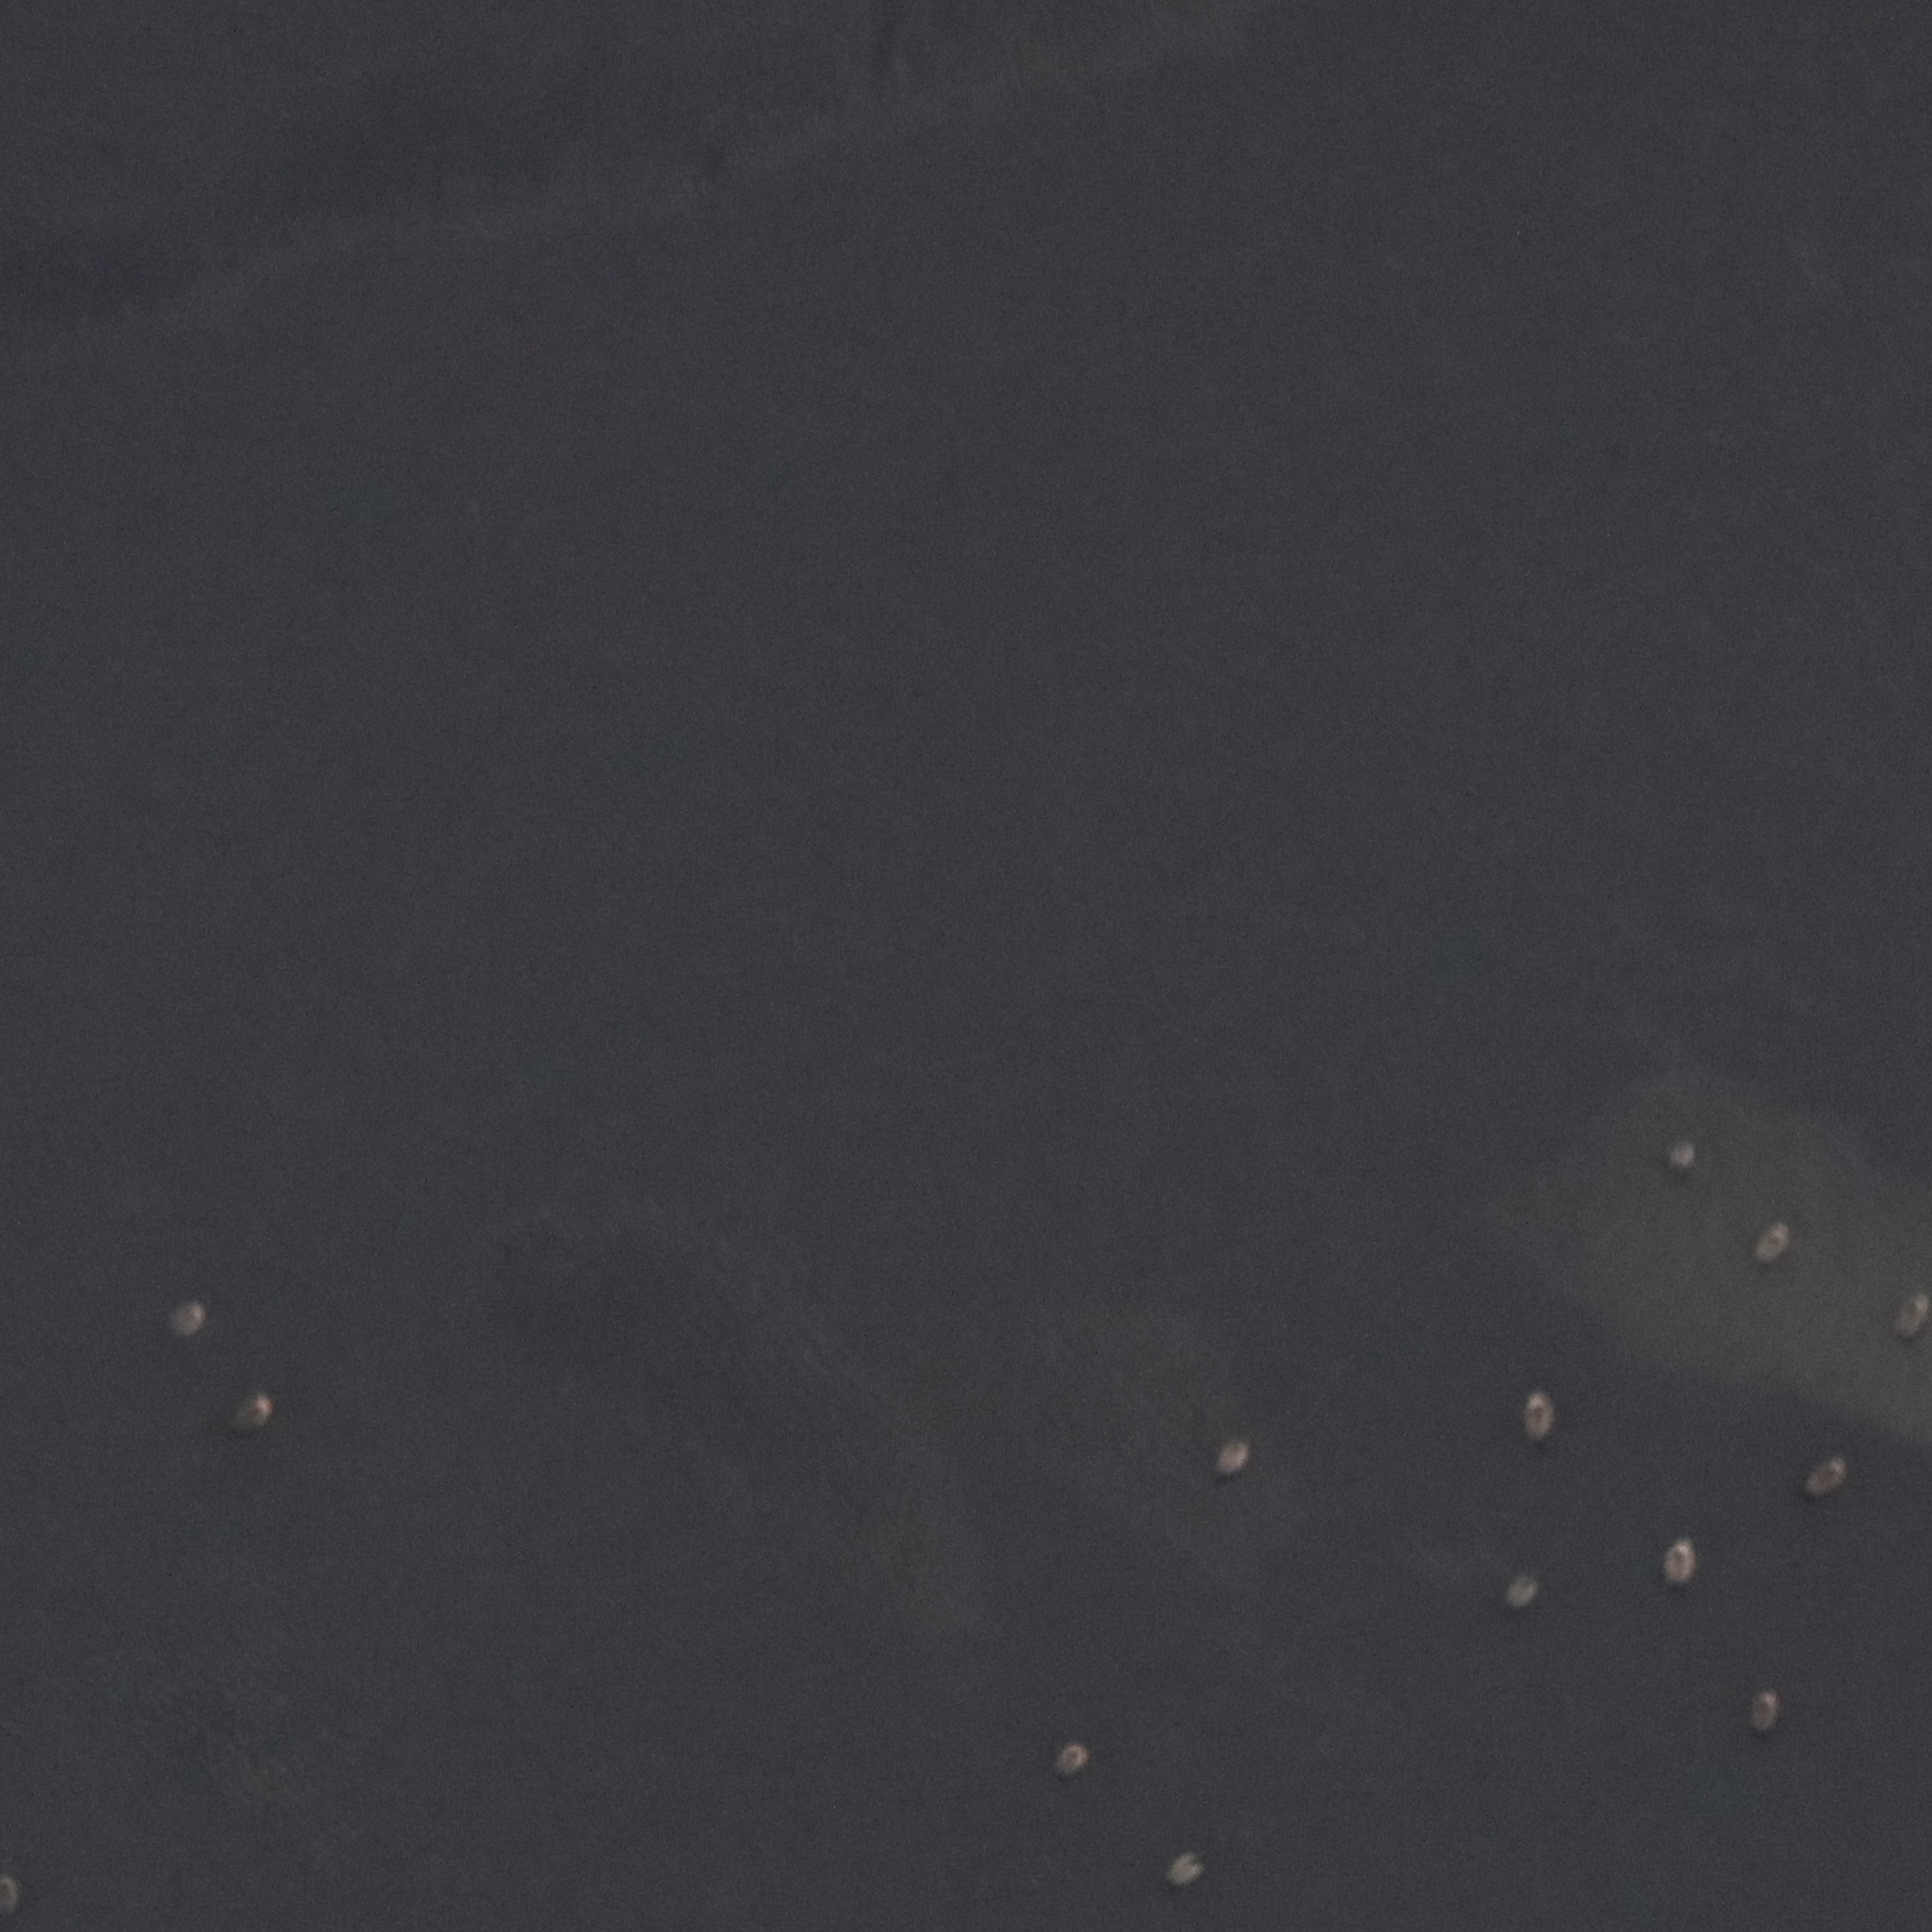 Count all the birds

14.